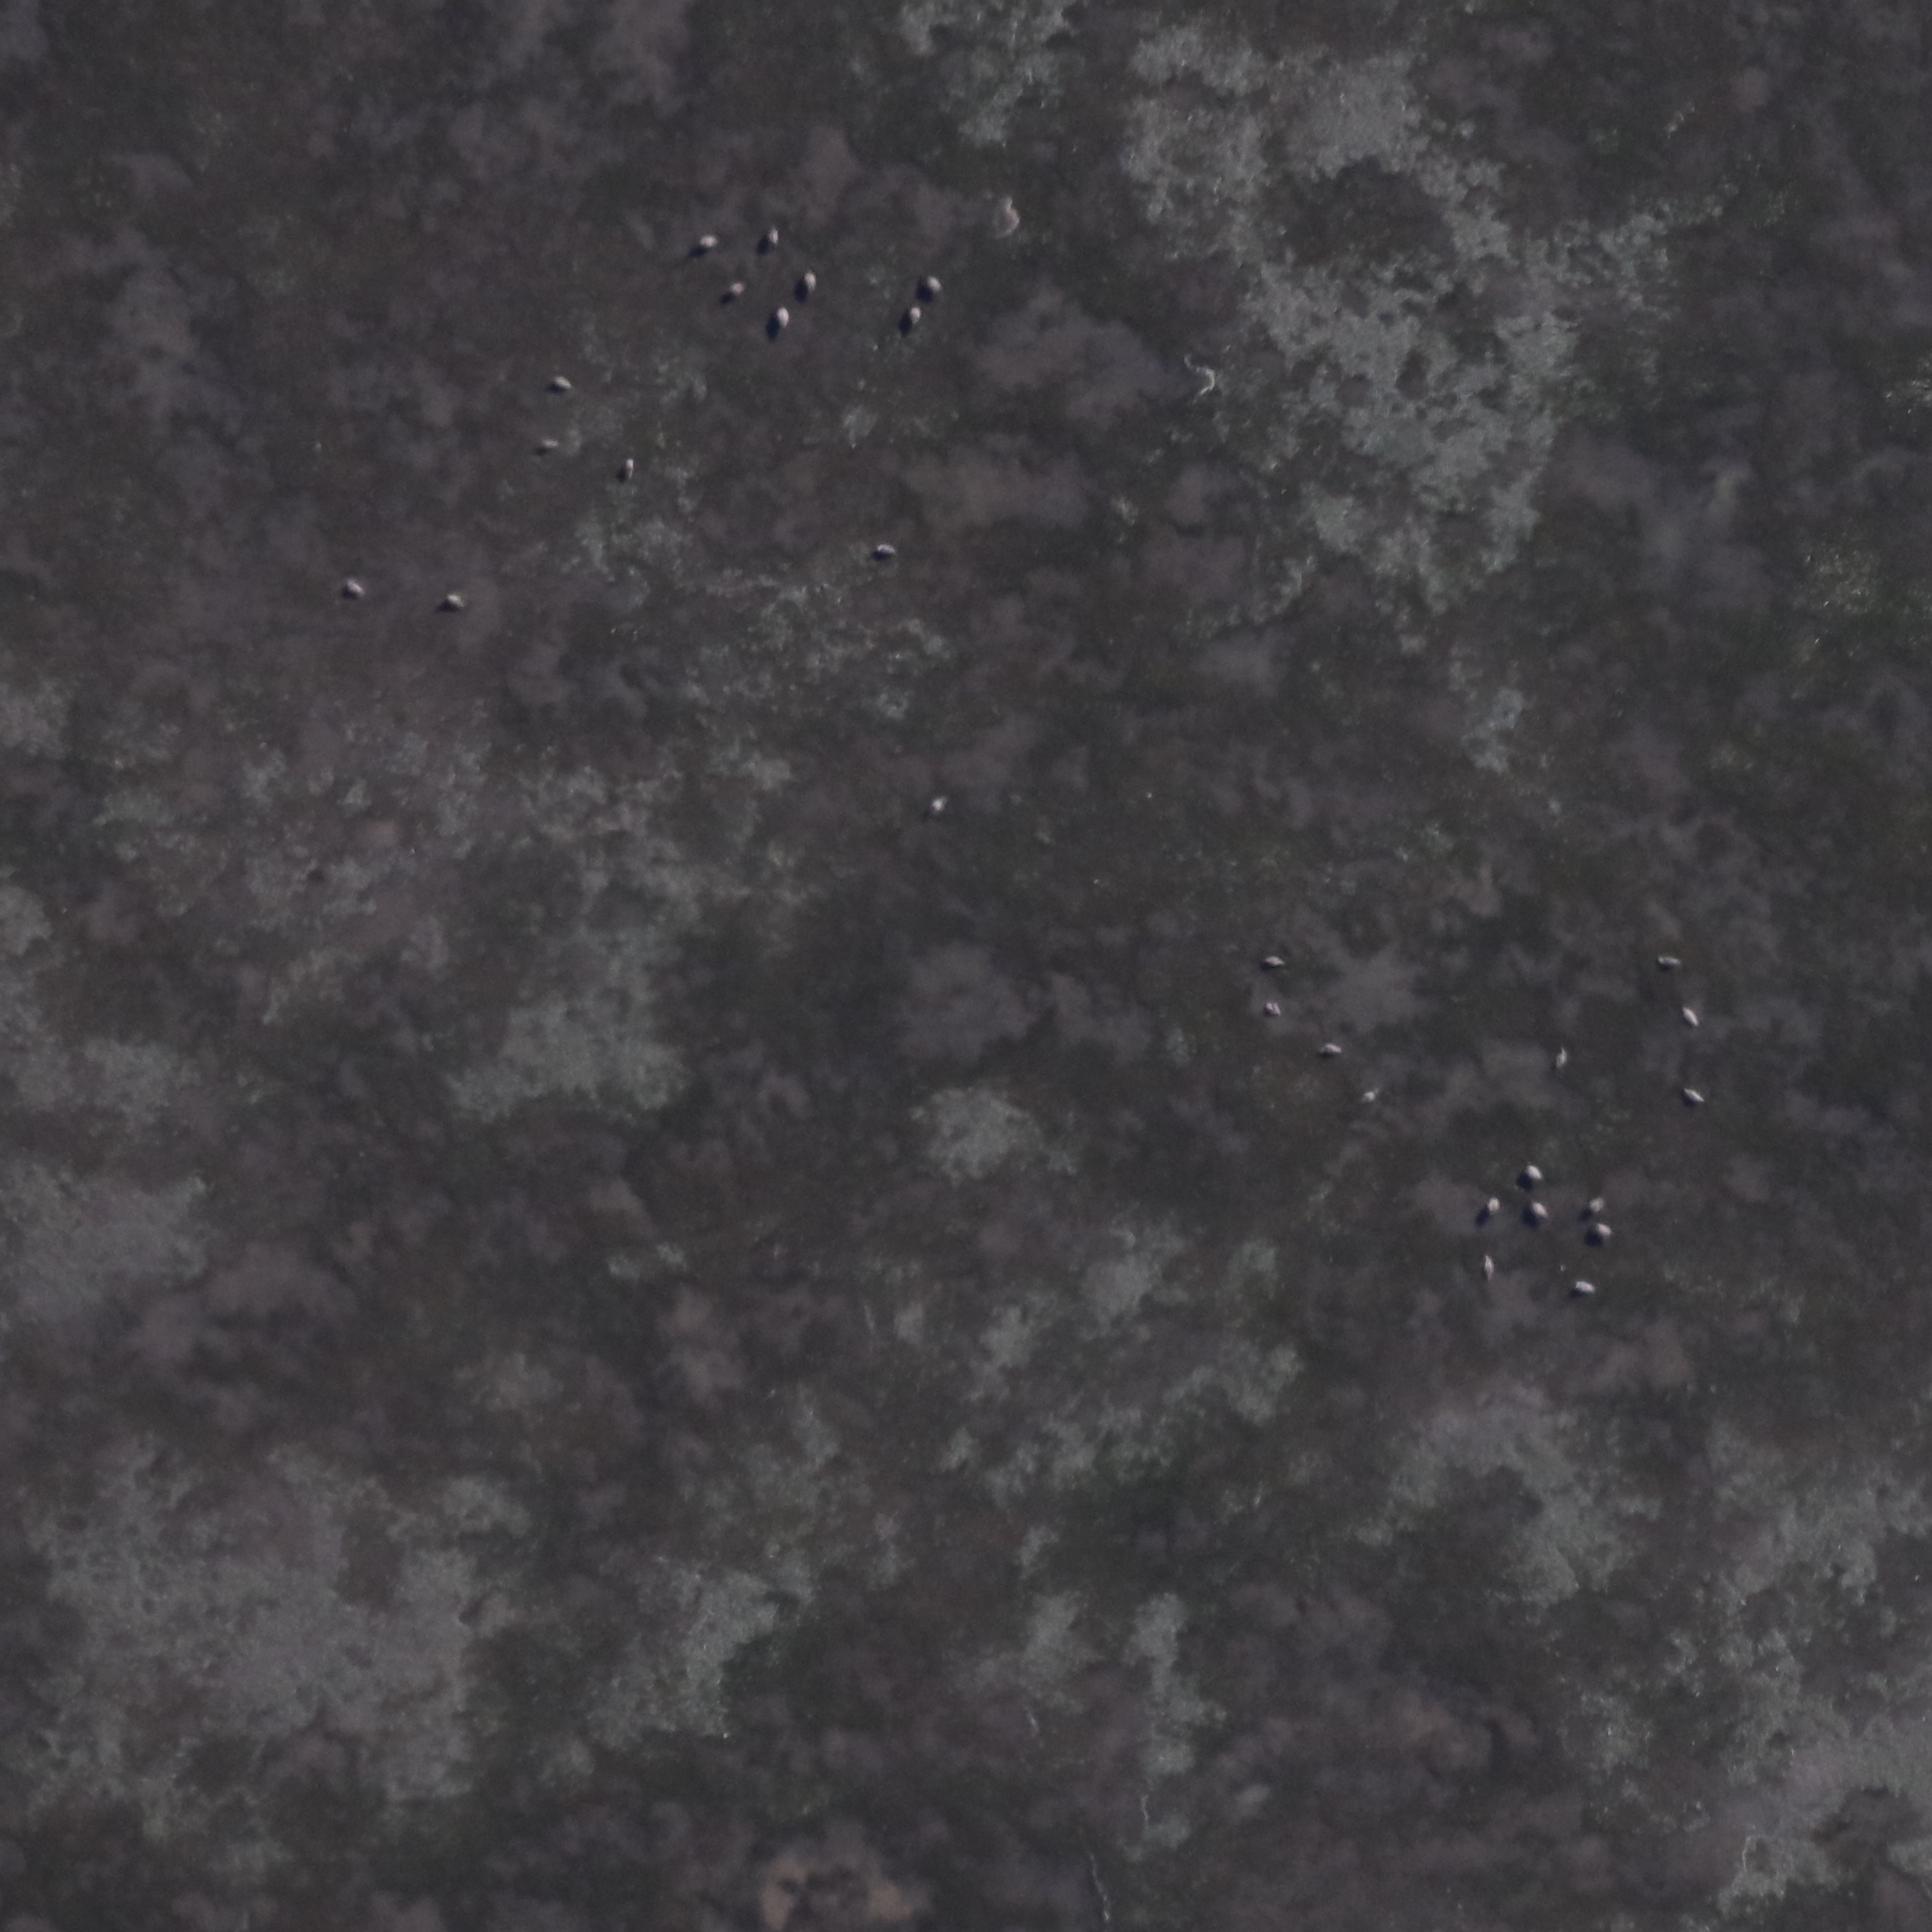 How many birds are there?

29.